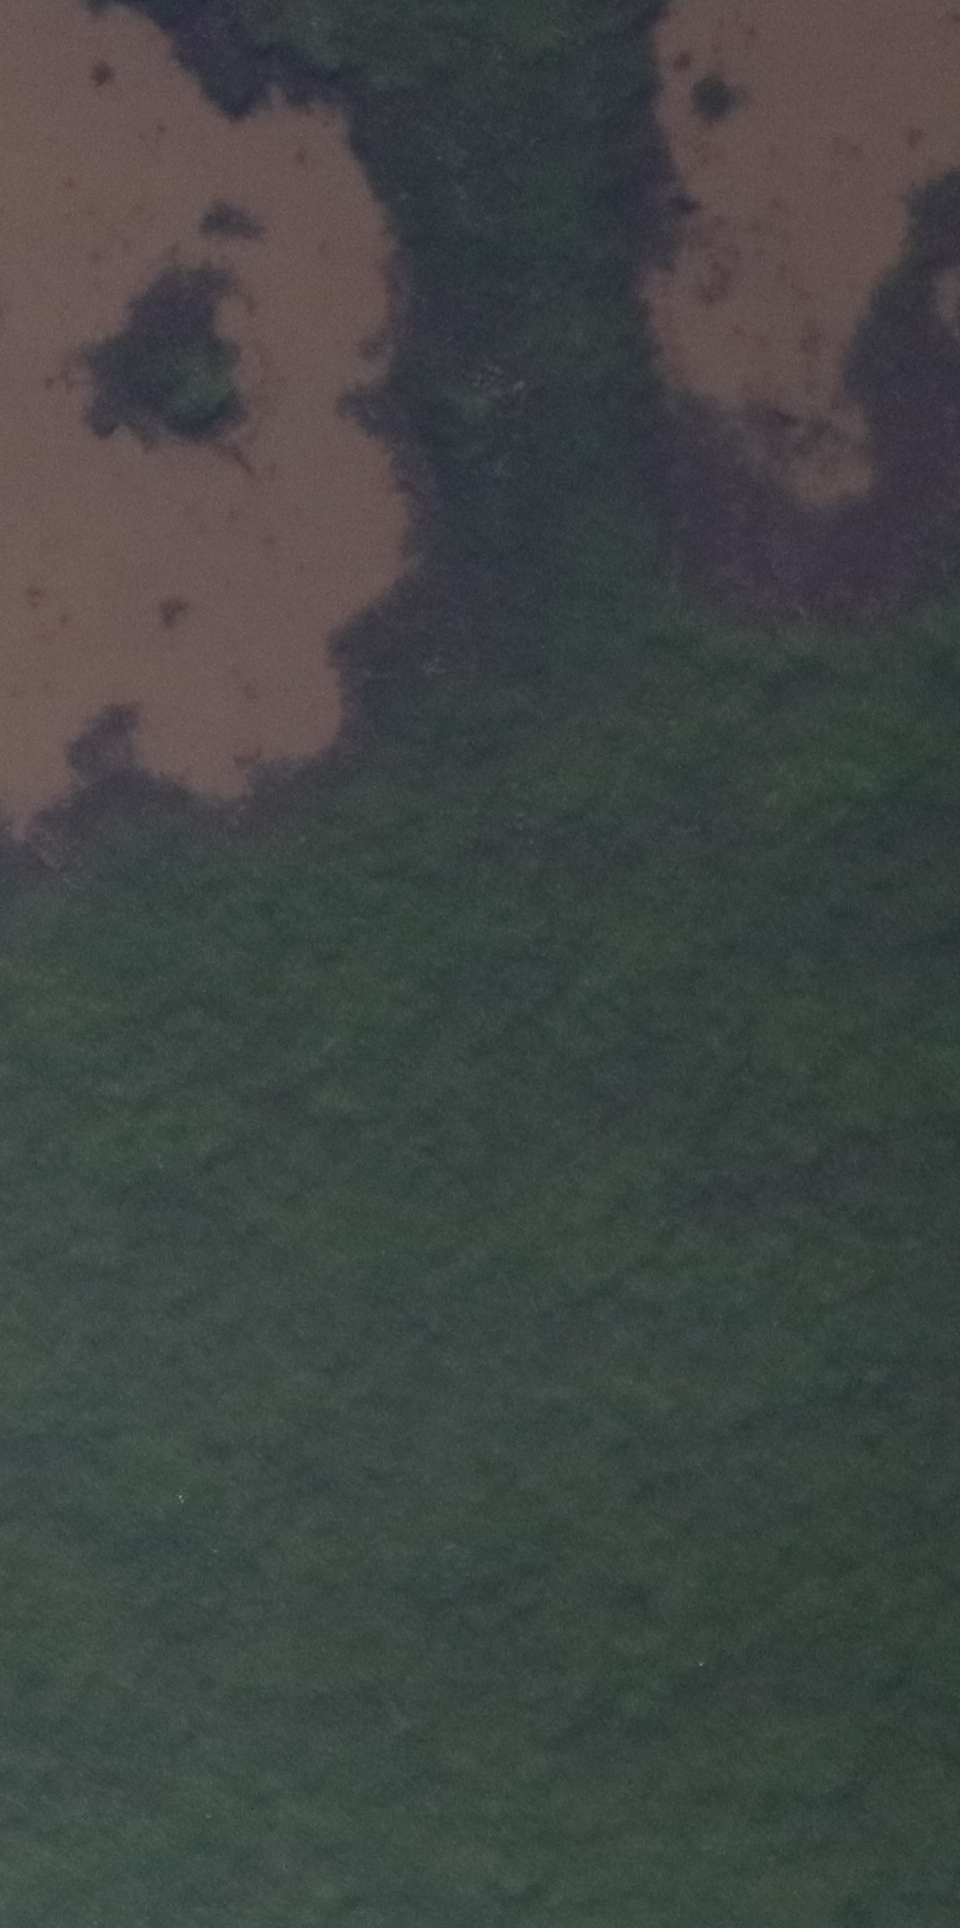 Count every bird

0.